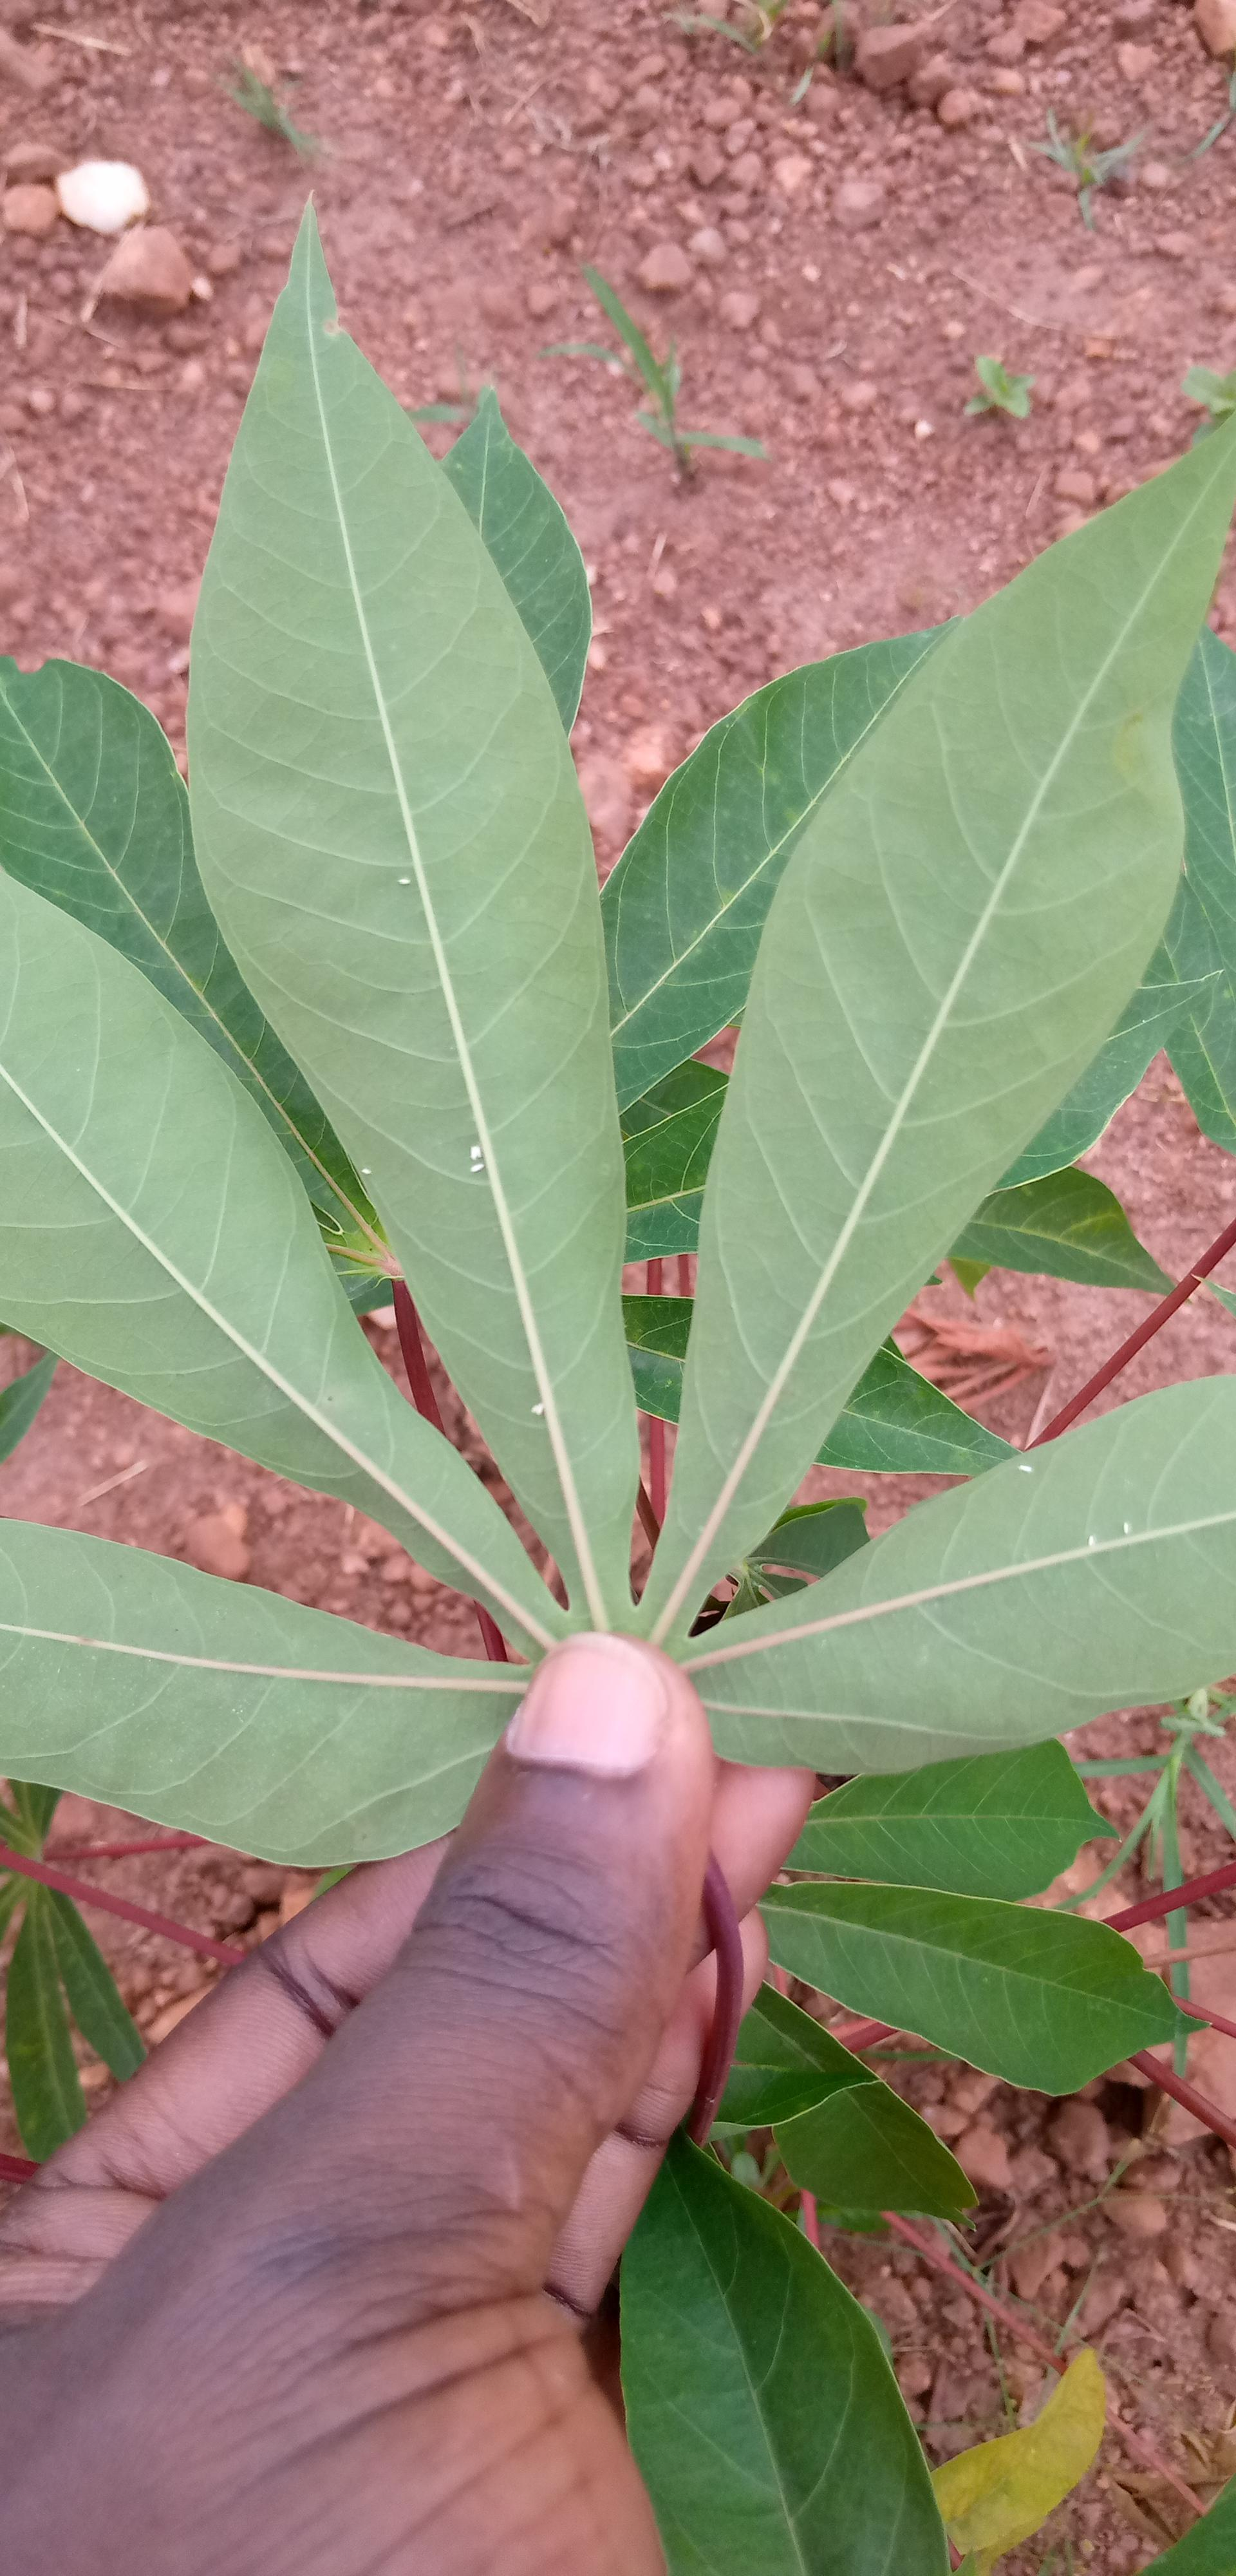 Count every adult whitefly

9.